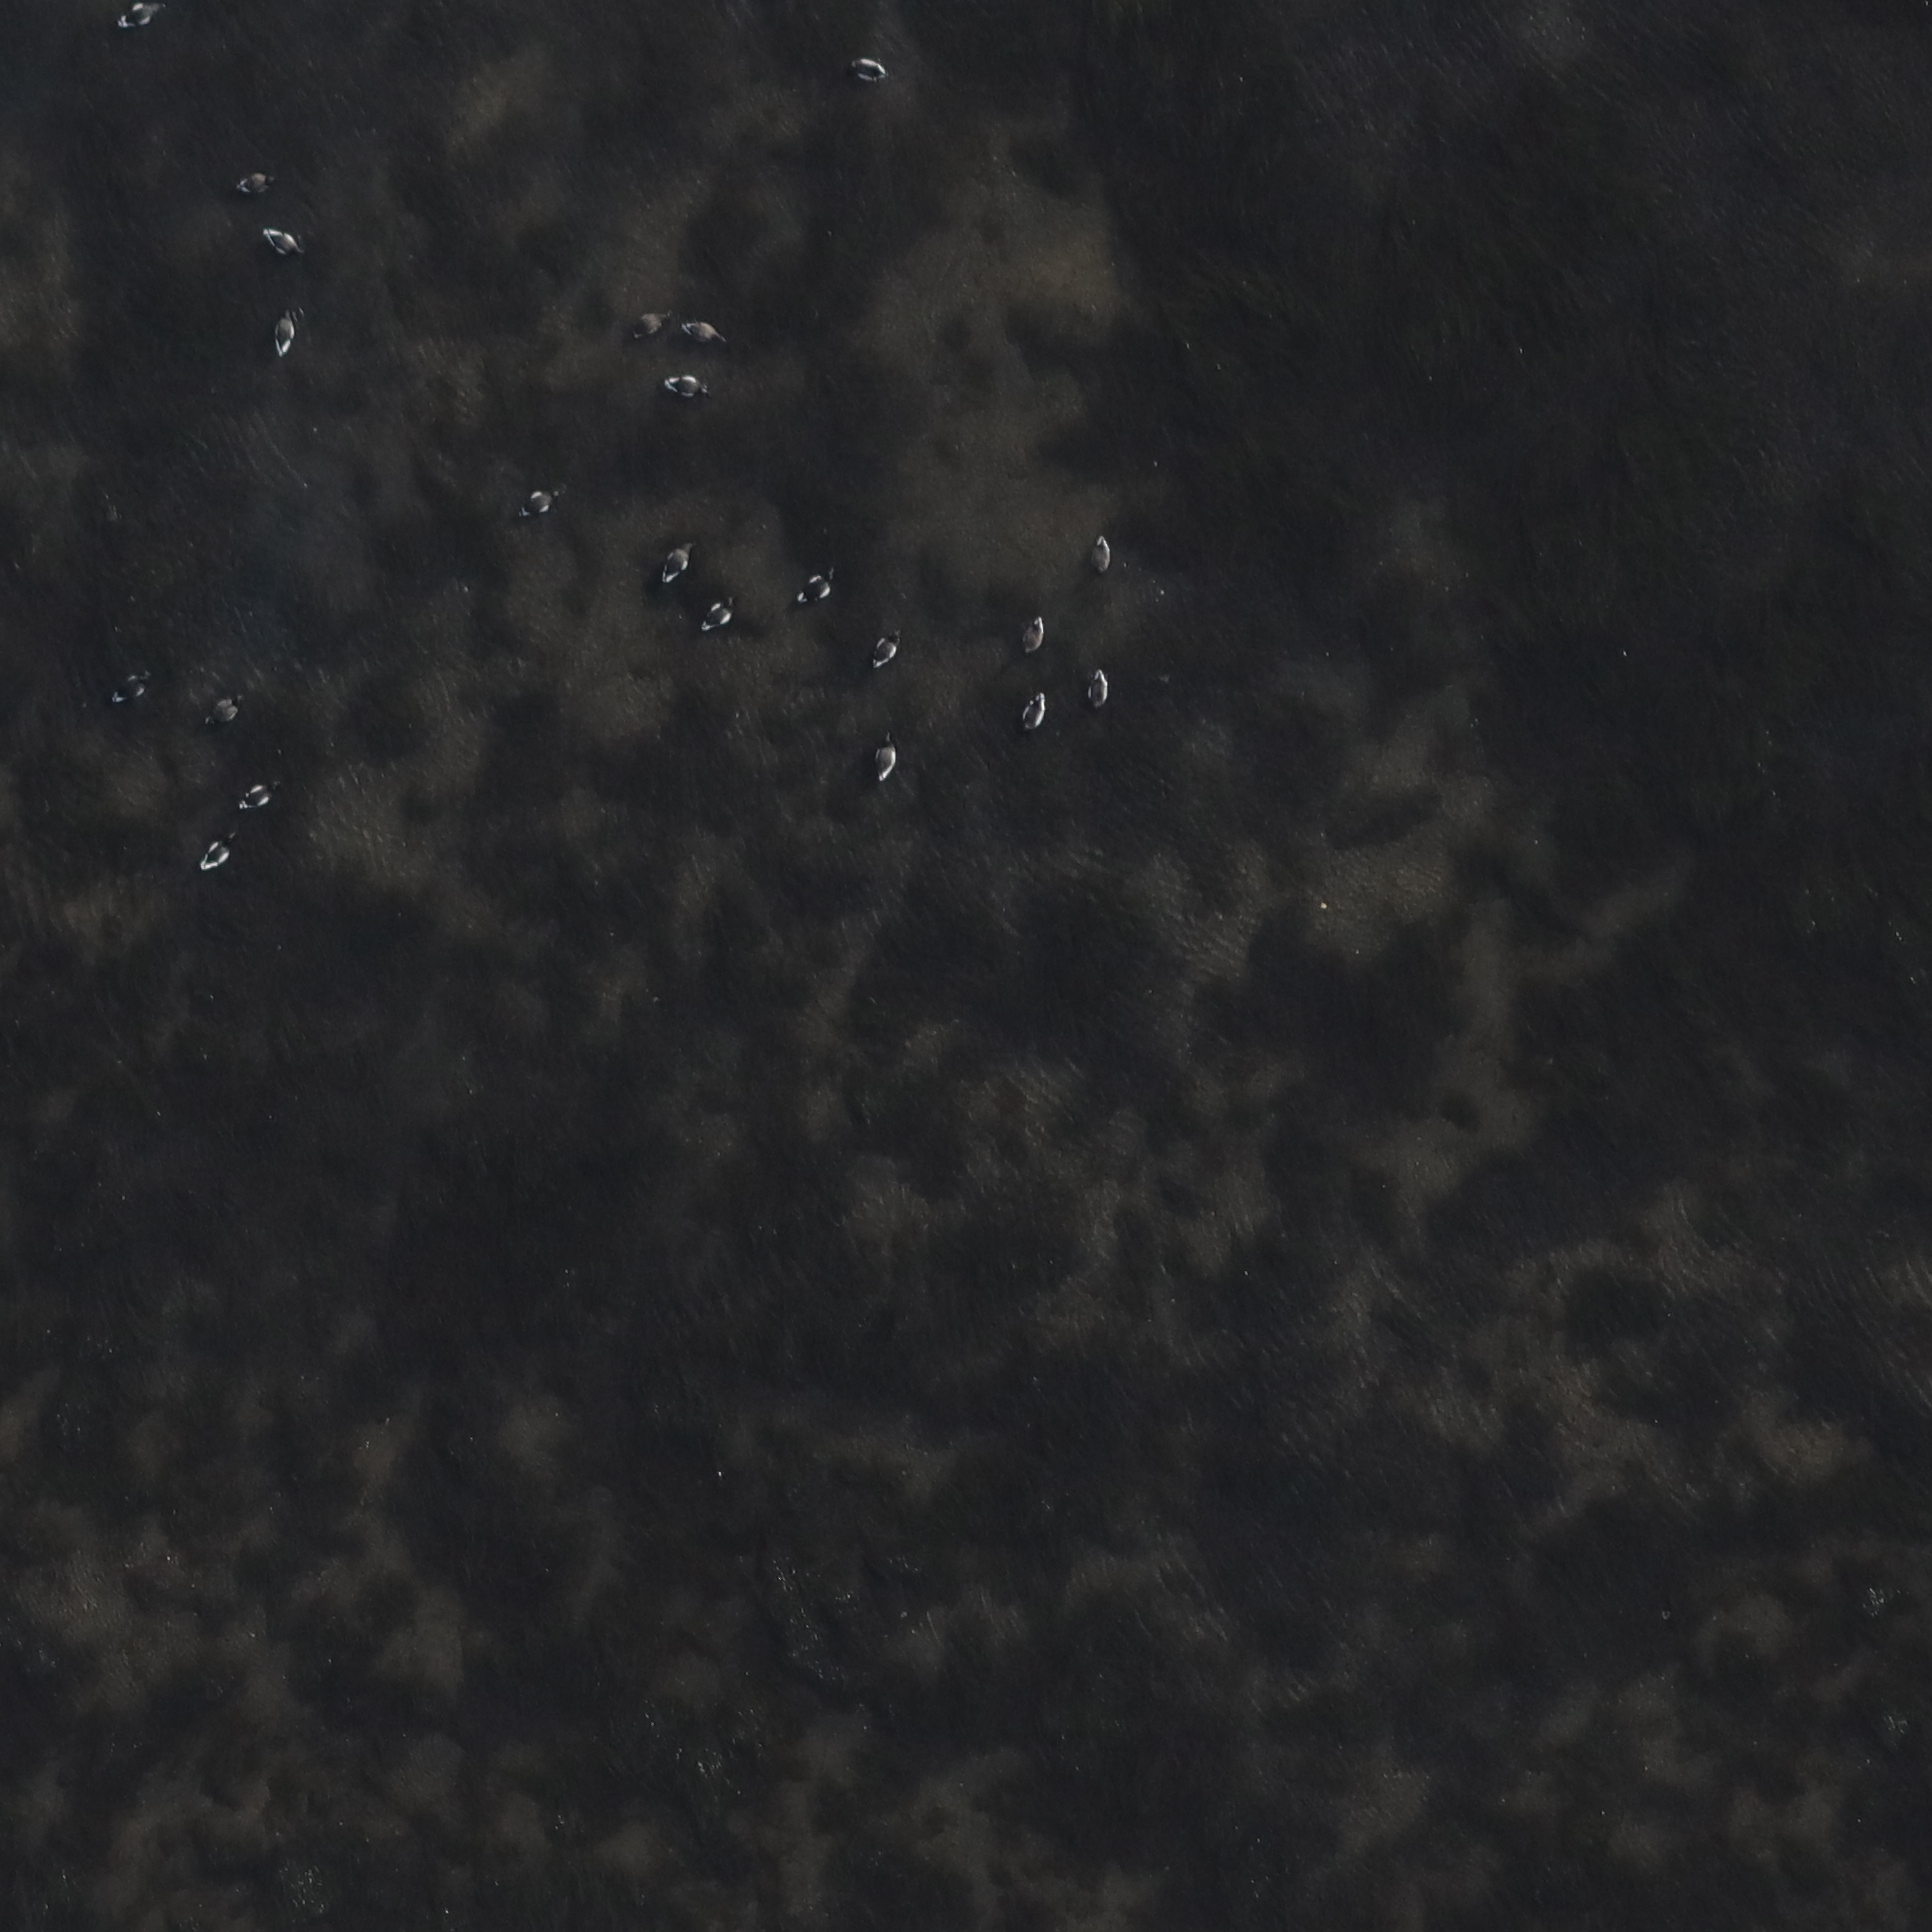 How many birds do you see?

22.